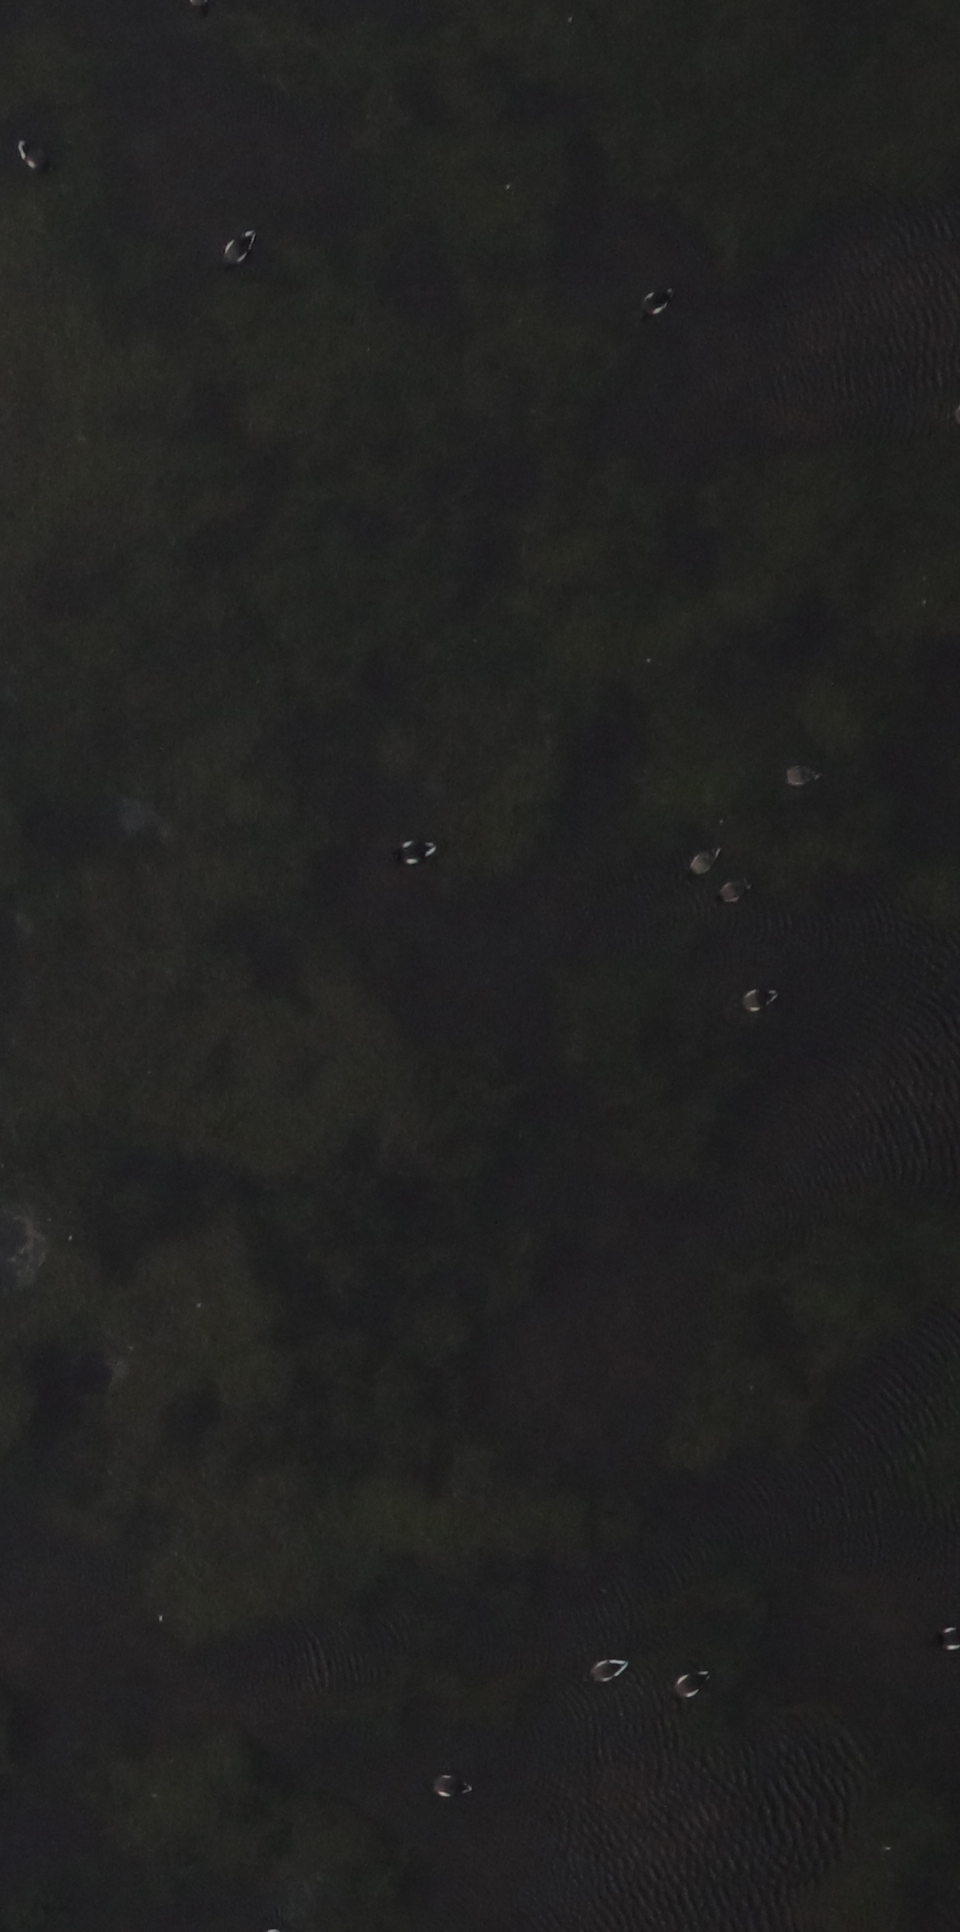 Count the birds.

12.